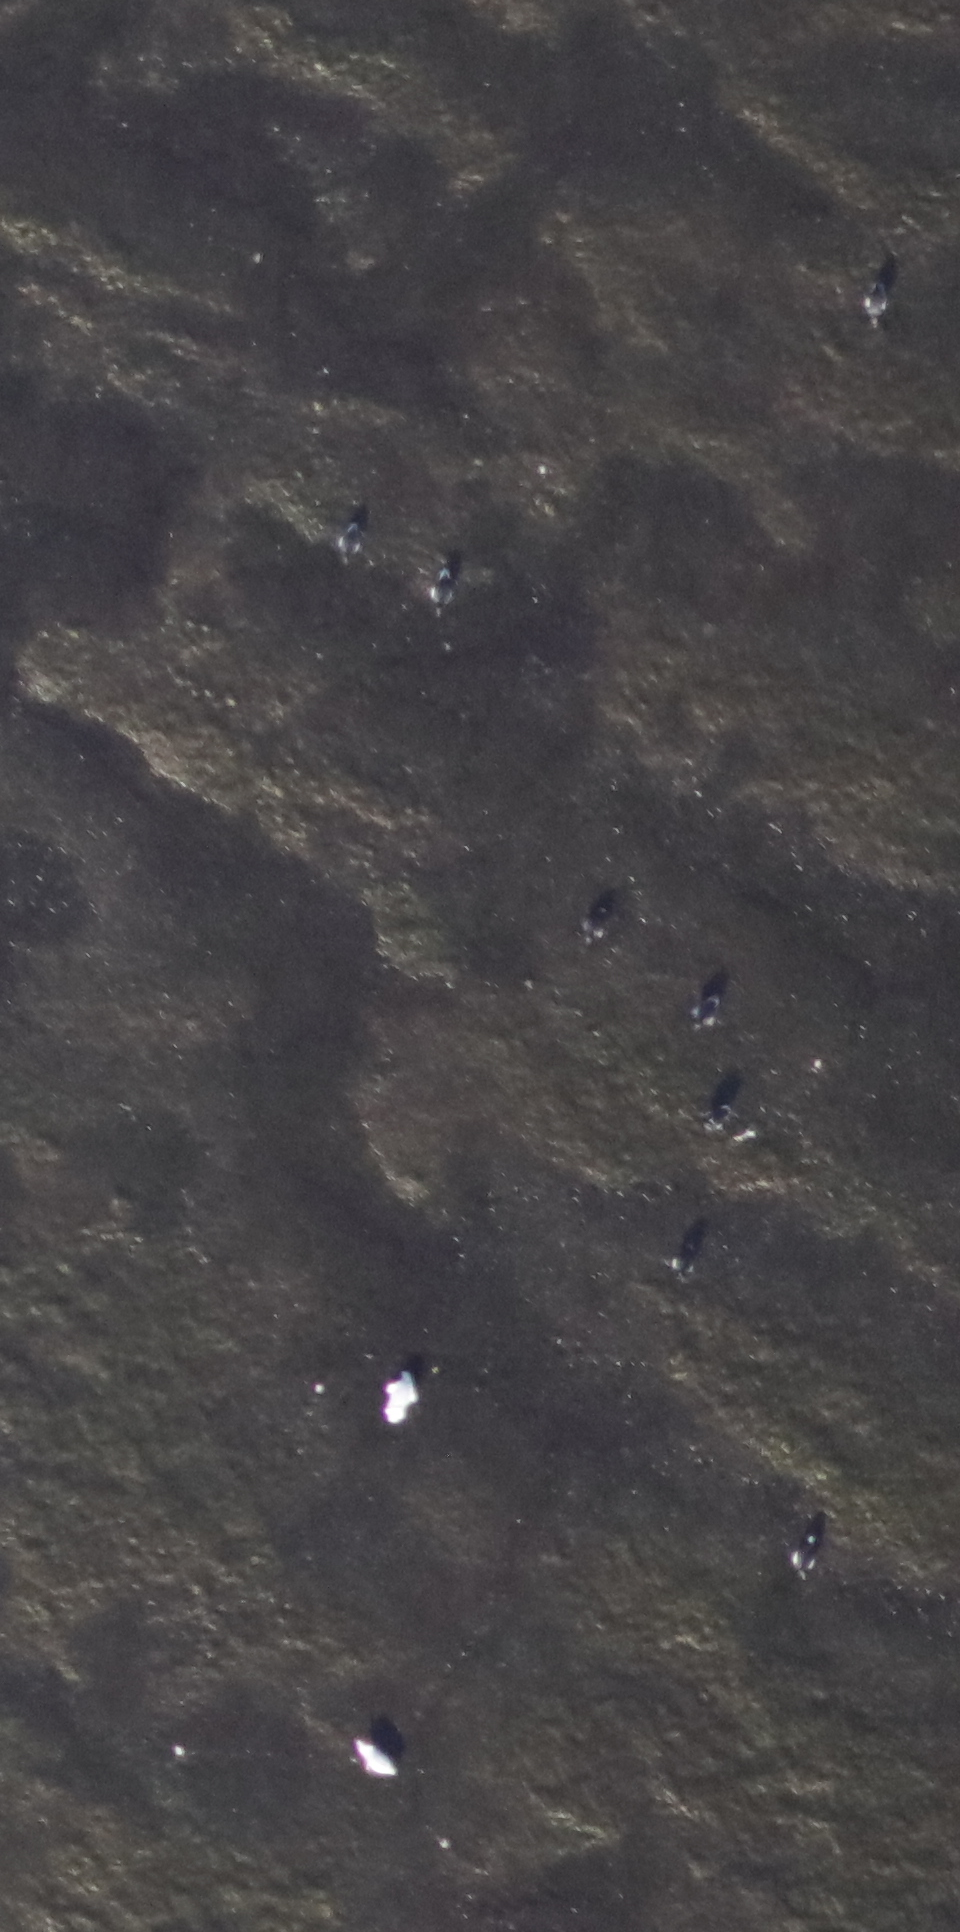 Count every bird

10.